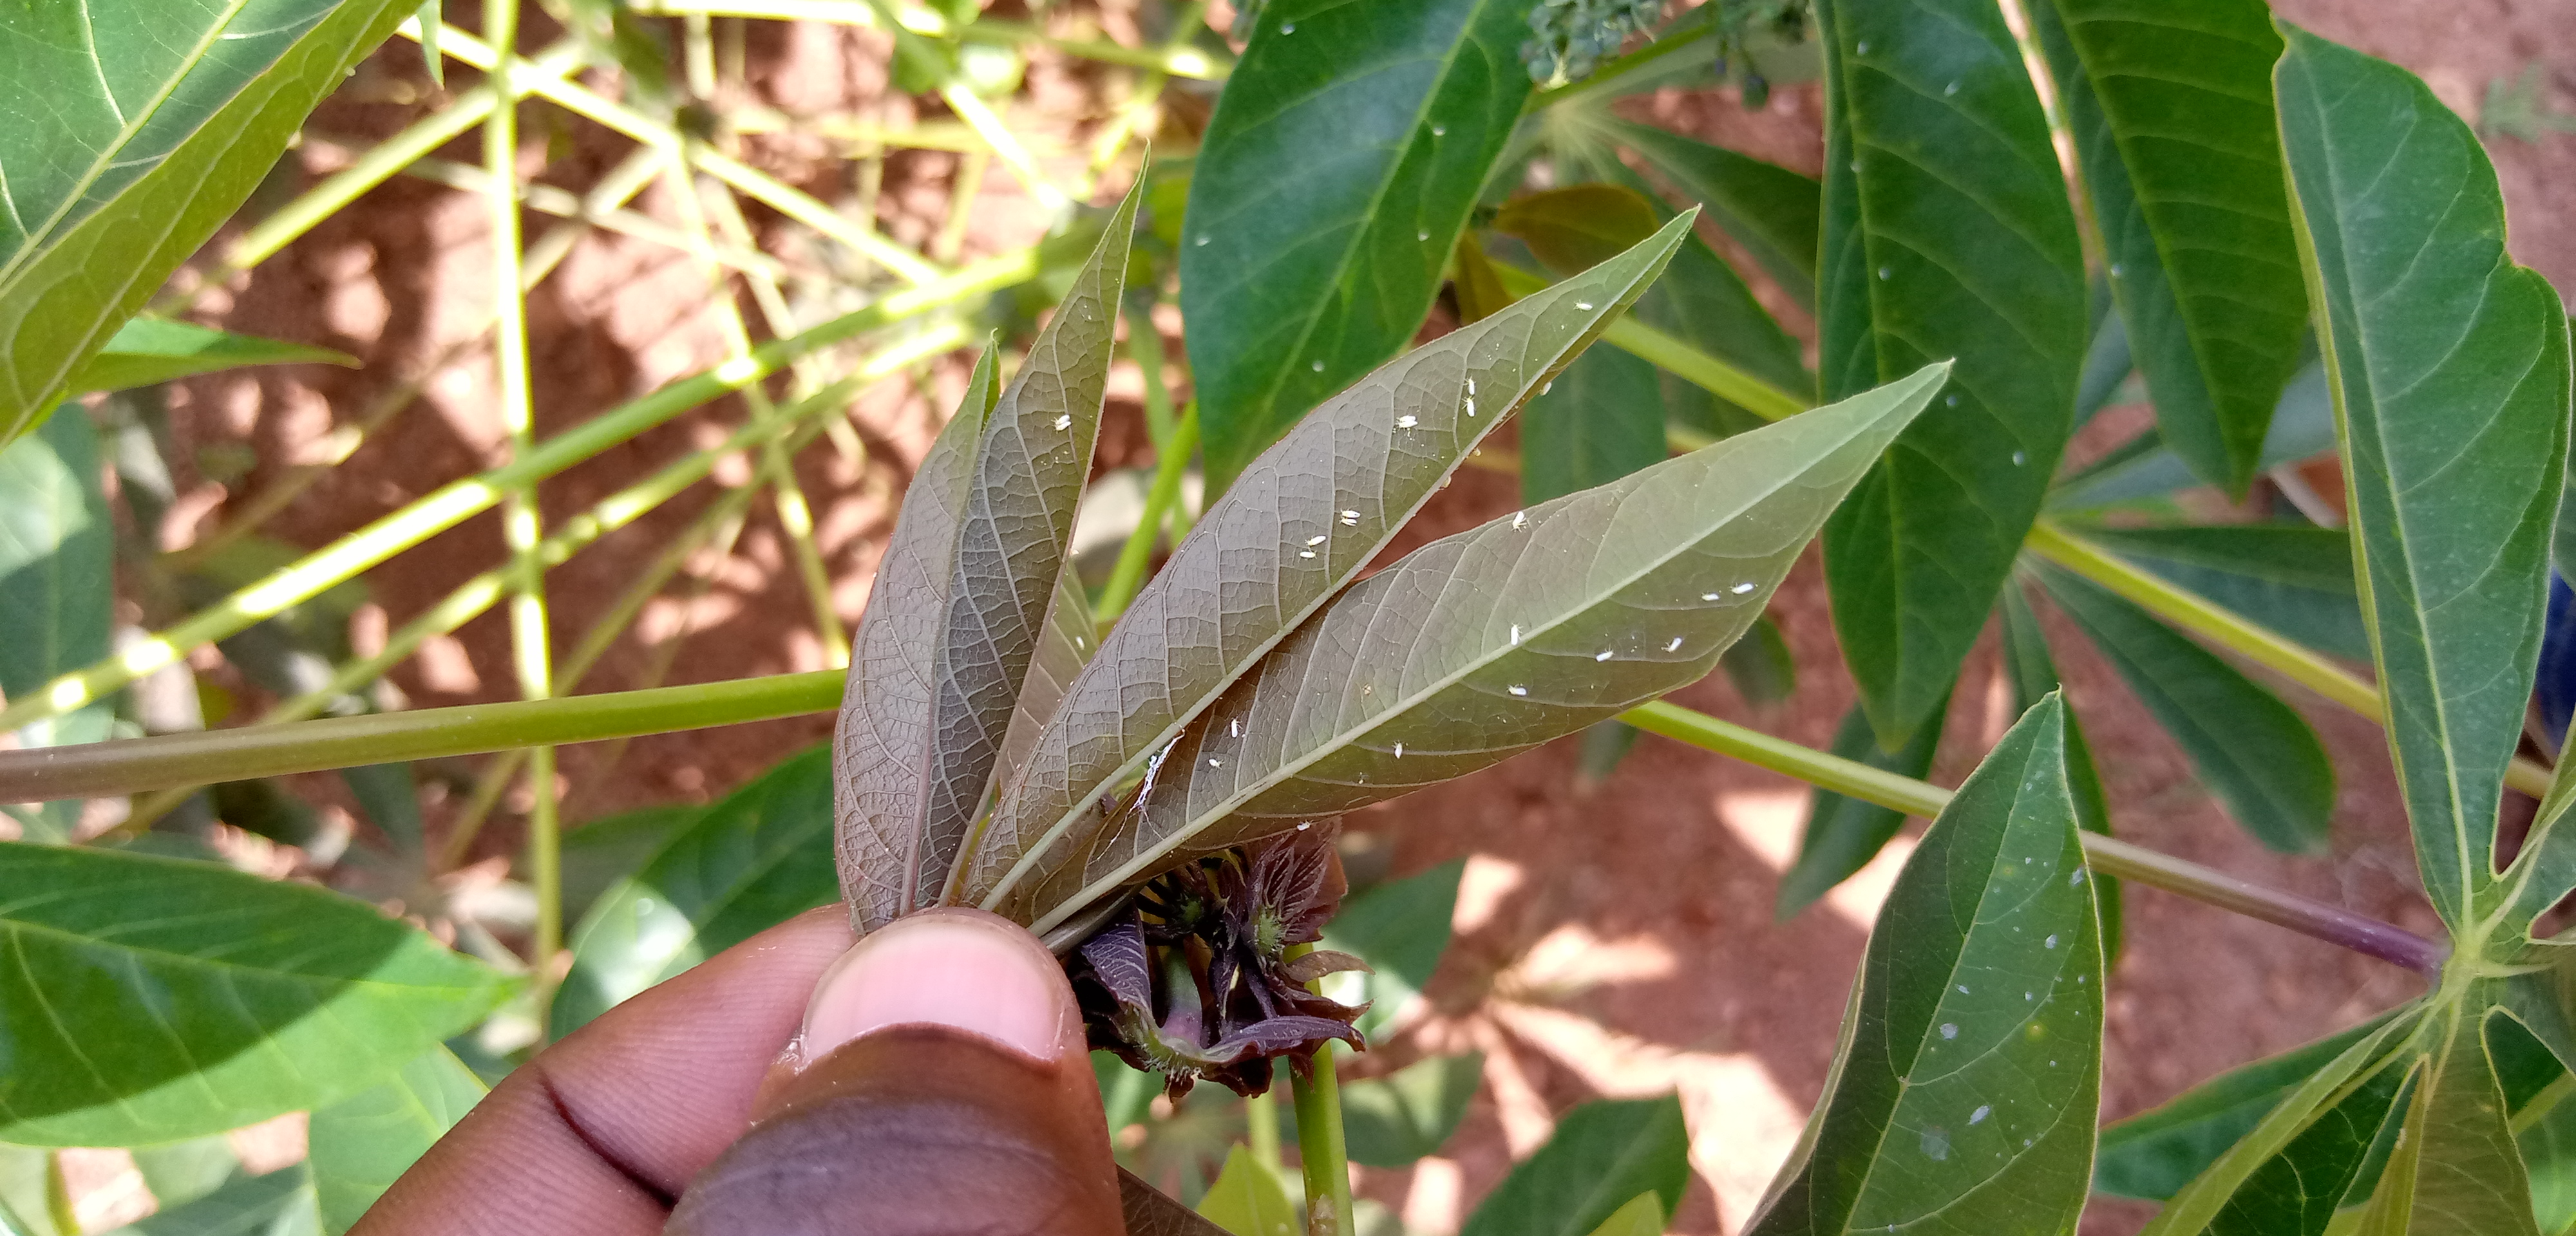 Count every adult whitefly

25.